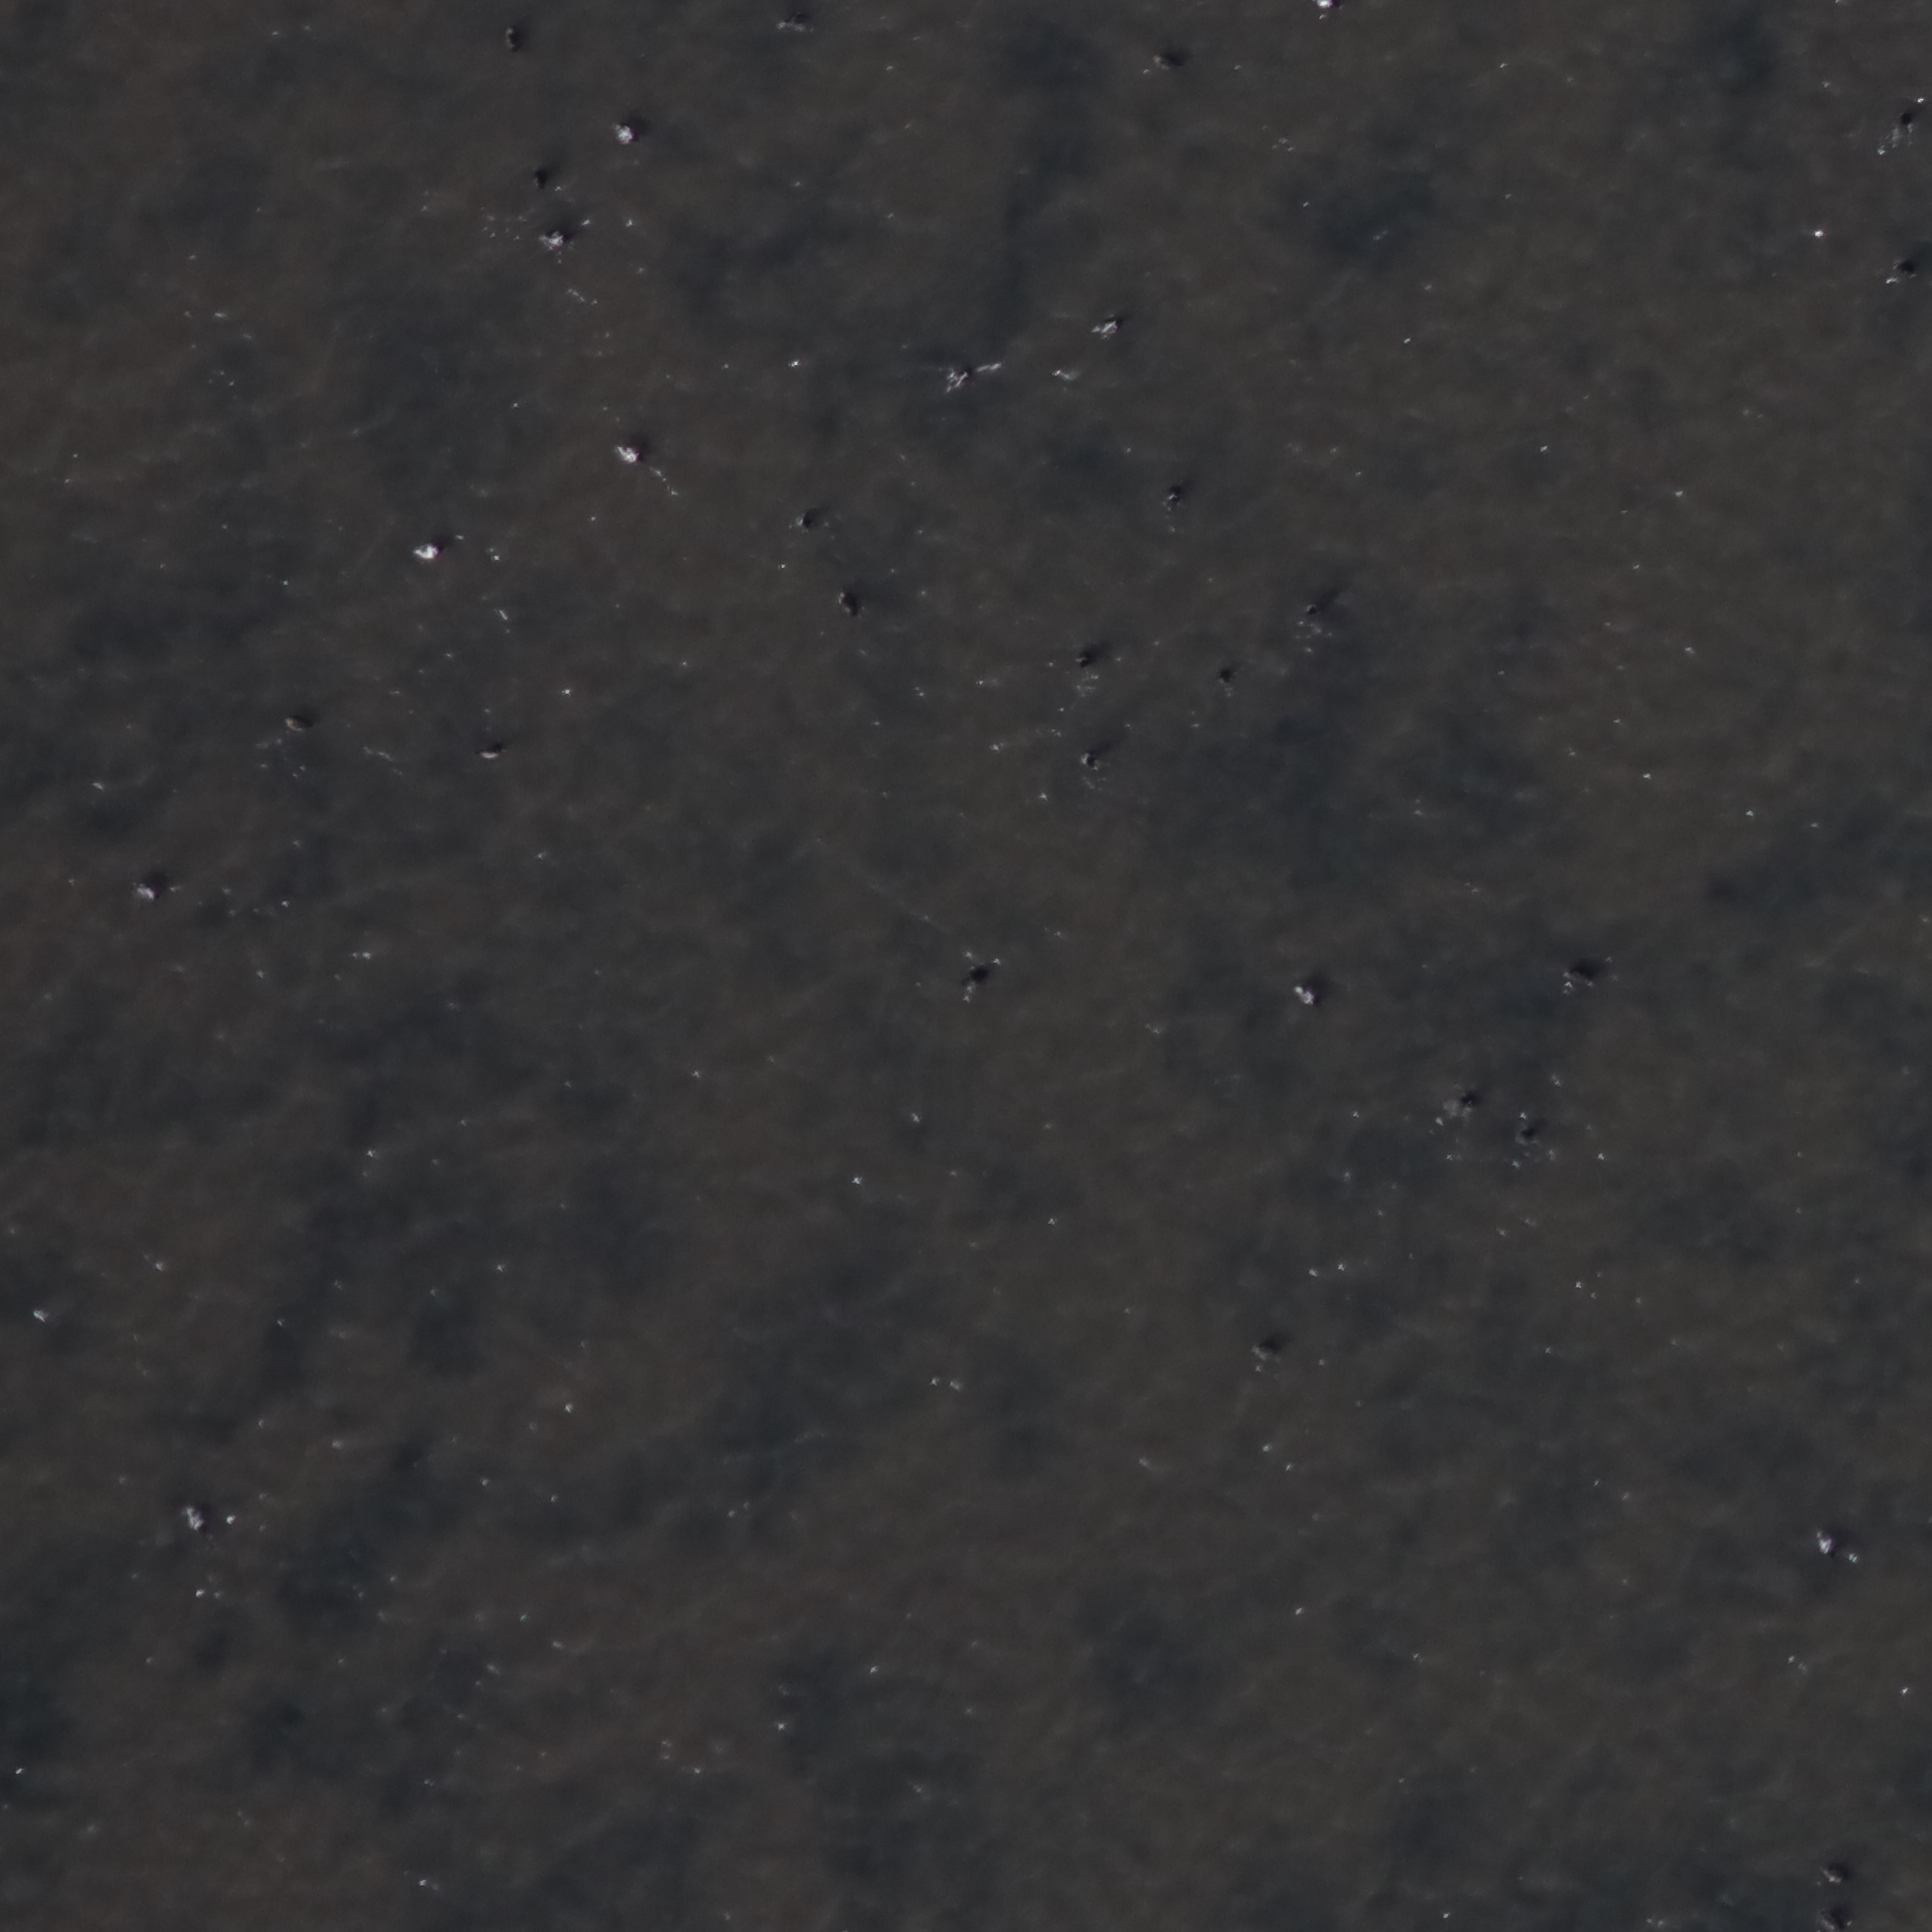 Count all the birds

33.